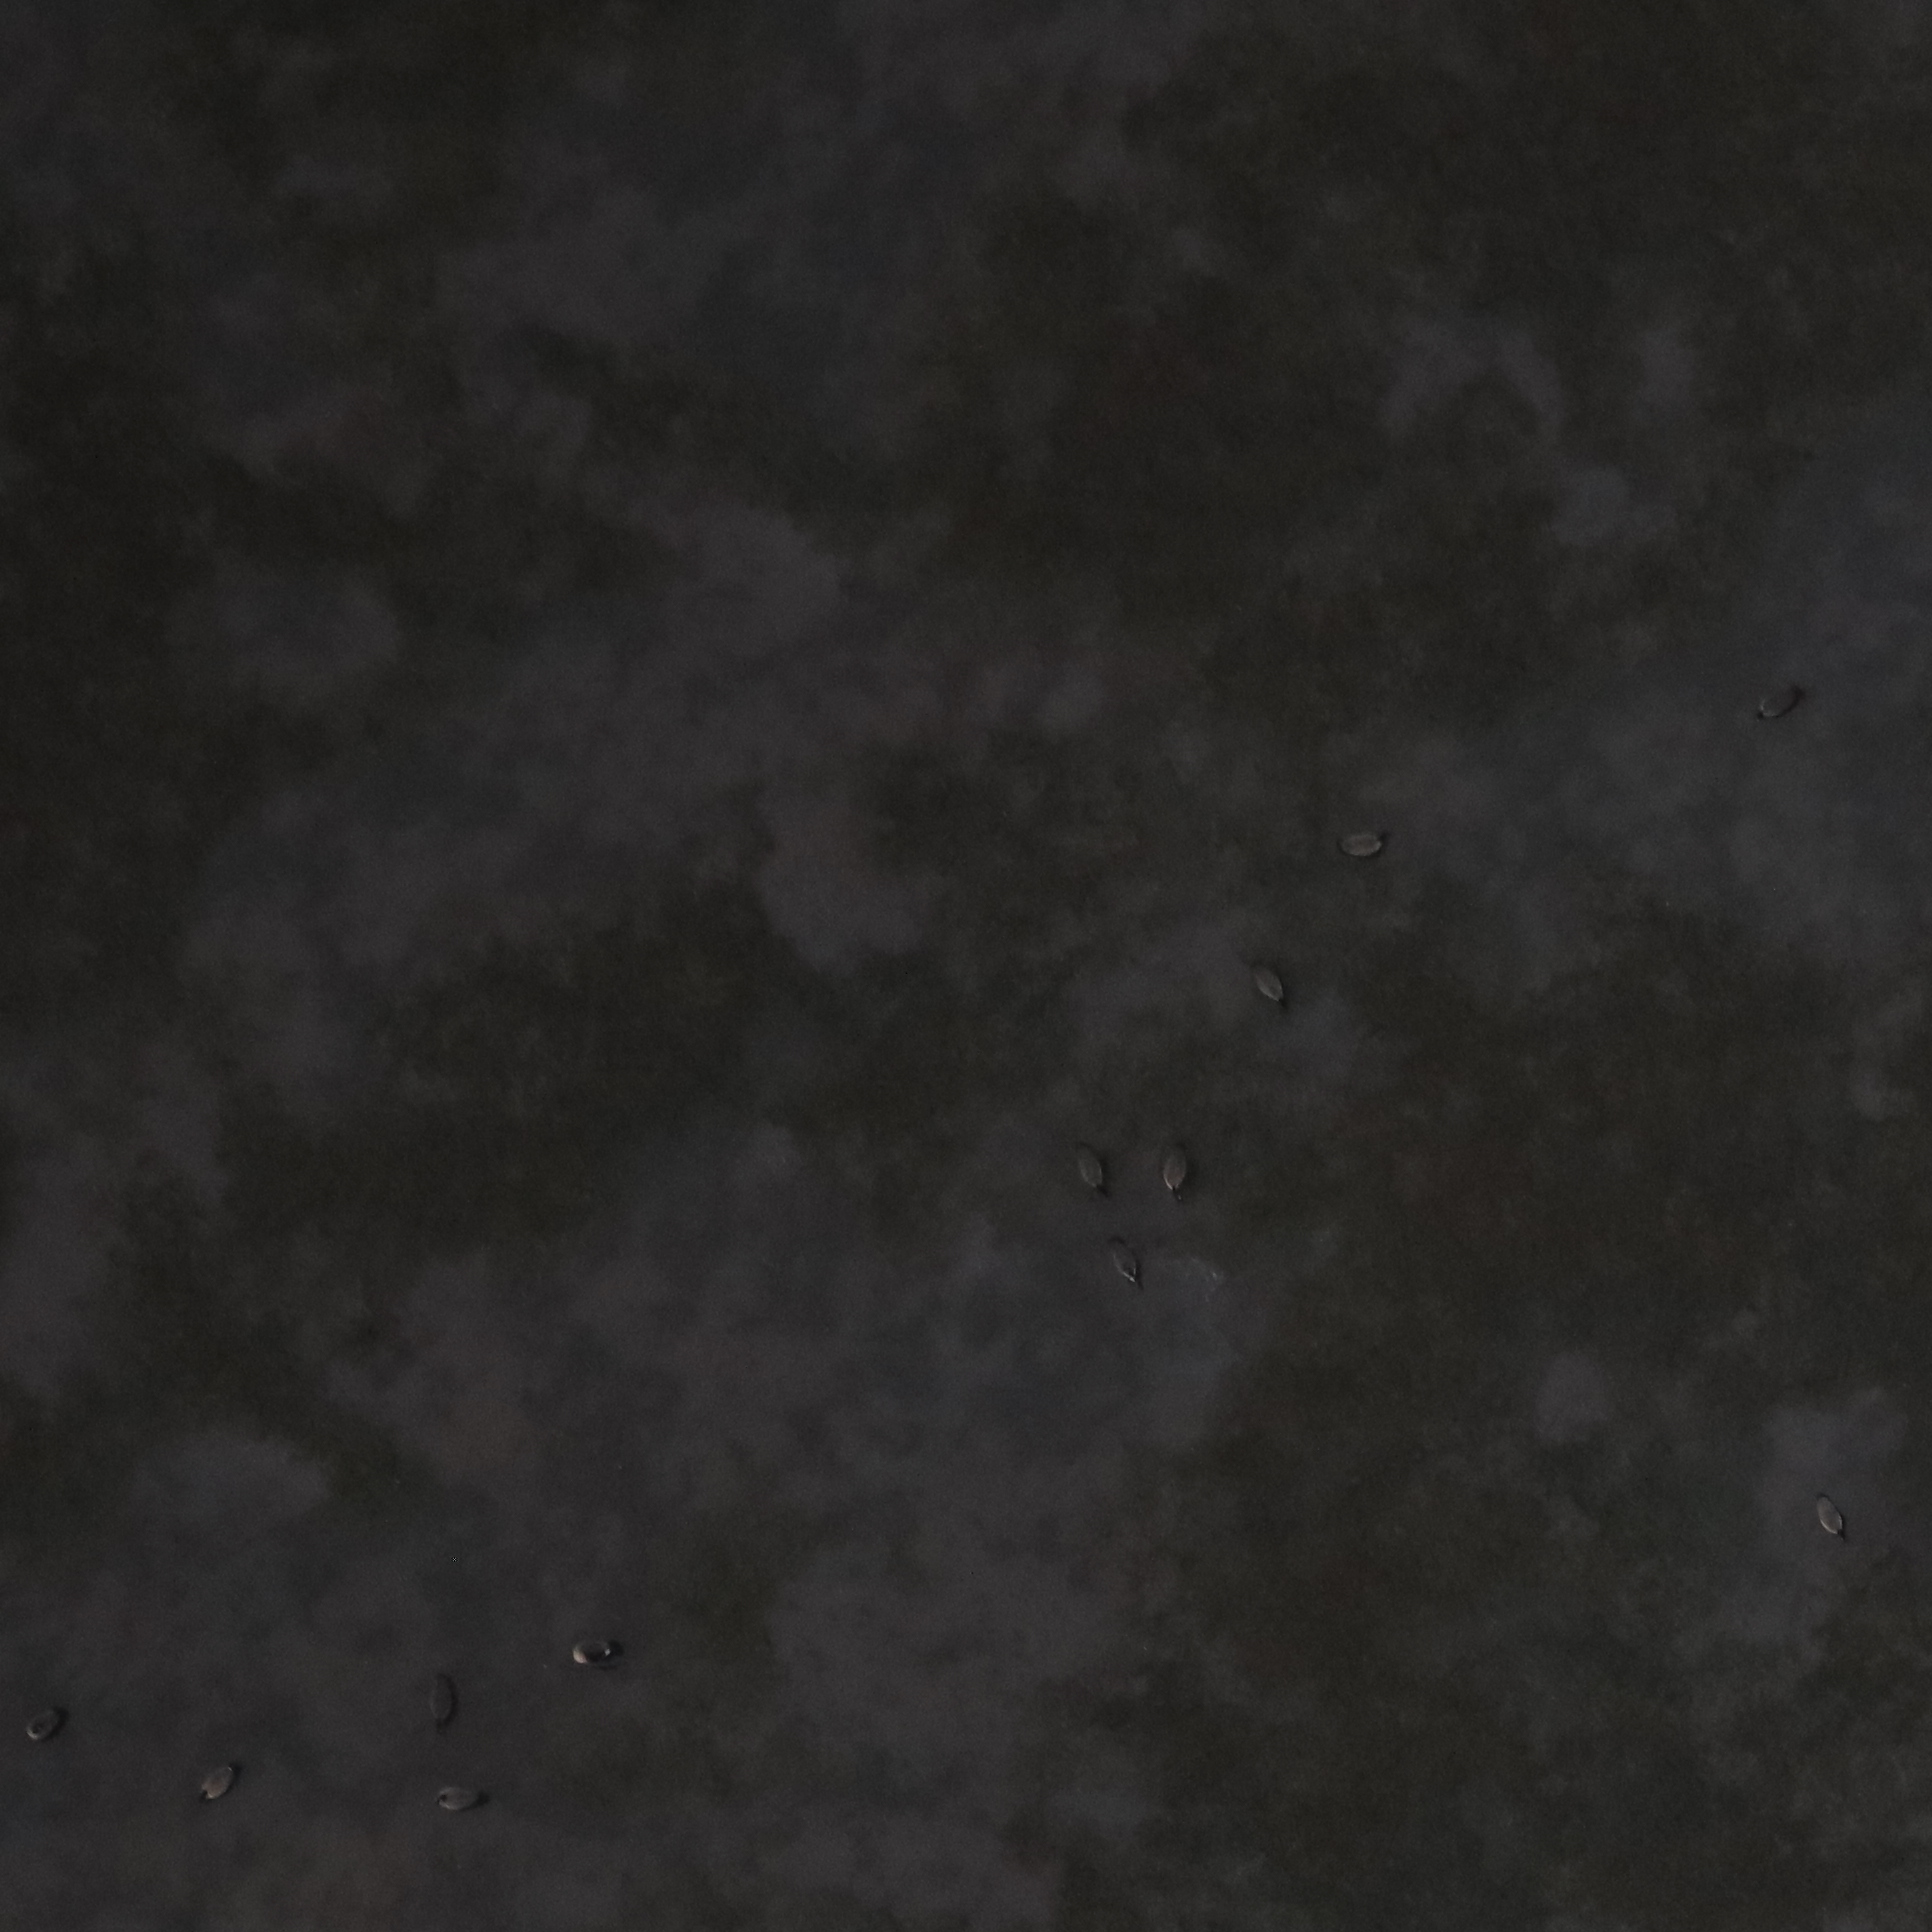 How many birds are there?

12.